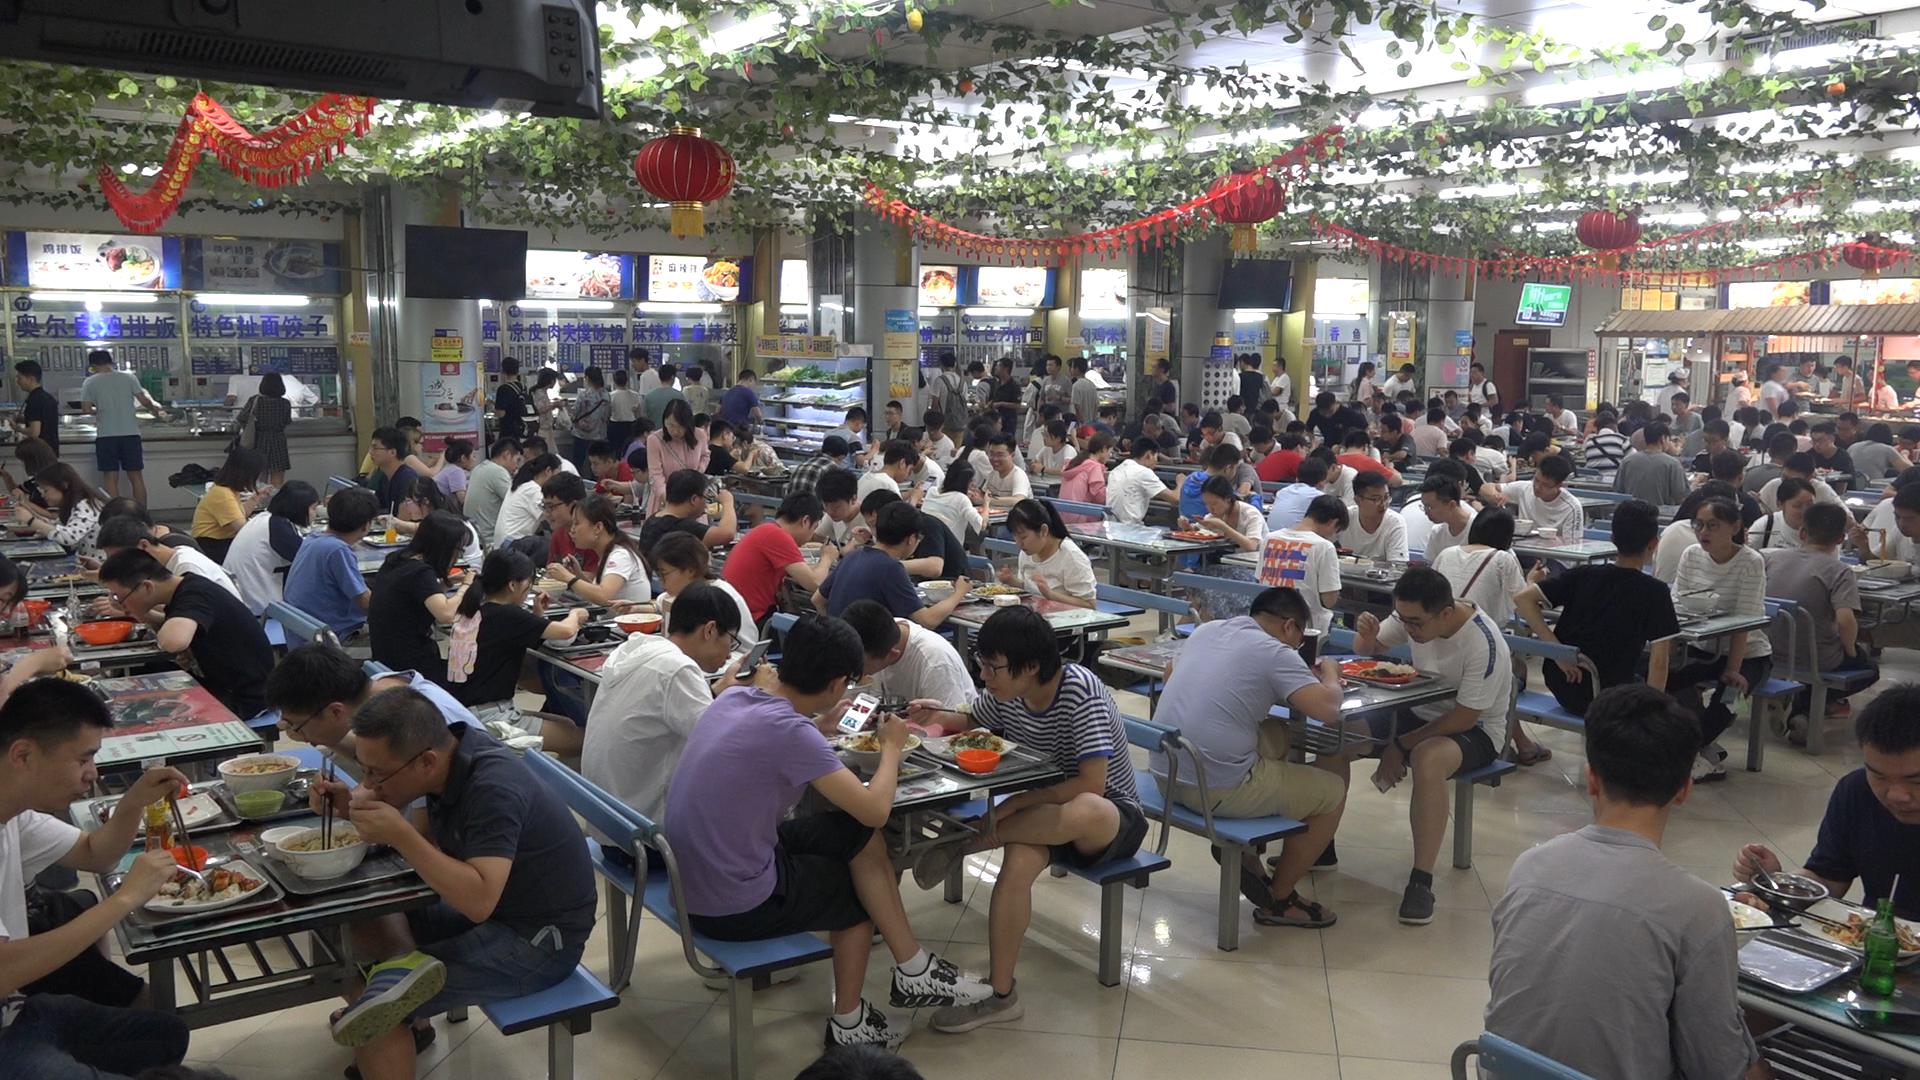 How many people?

169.